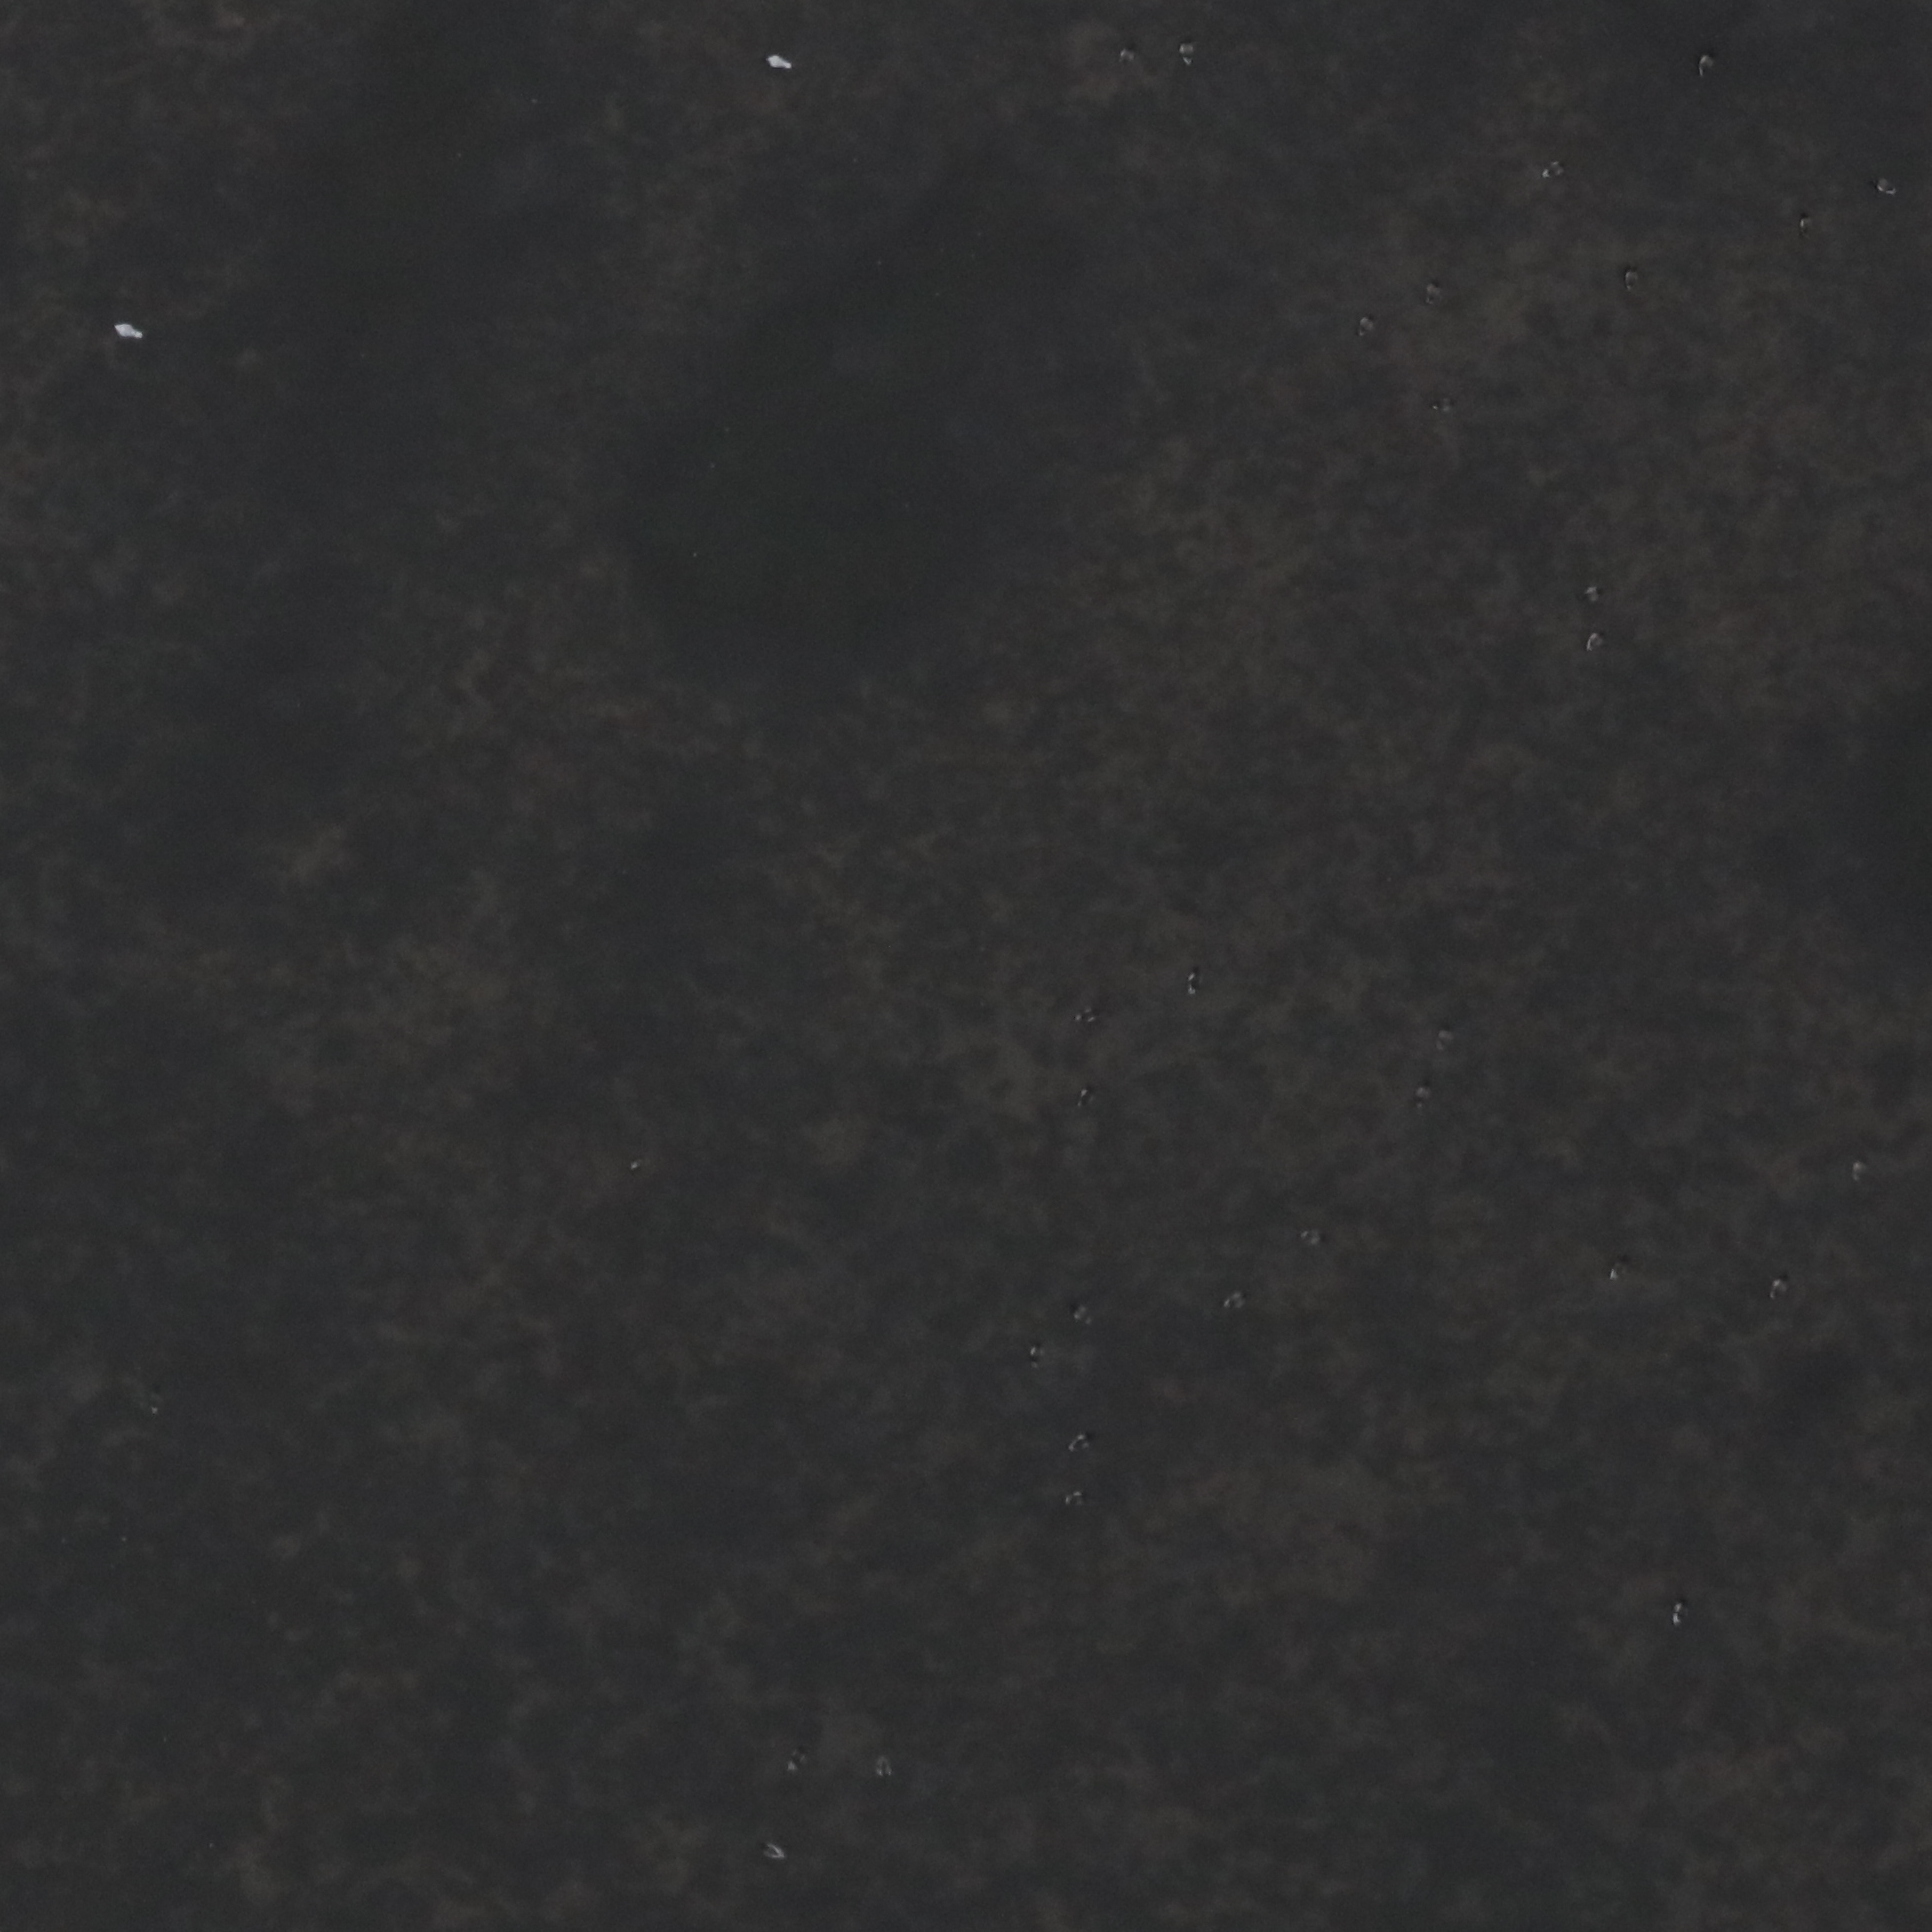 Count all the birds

33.